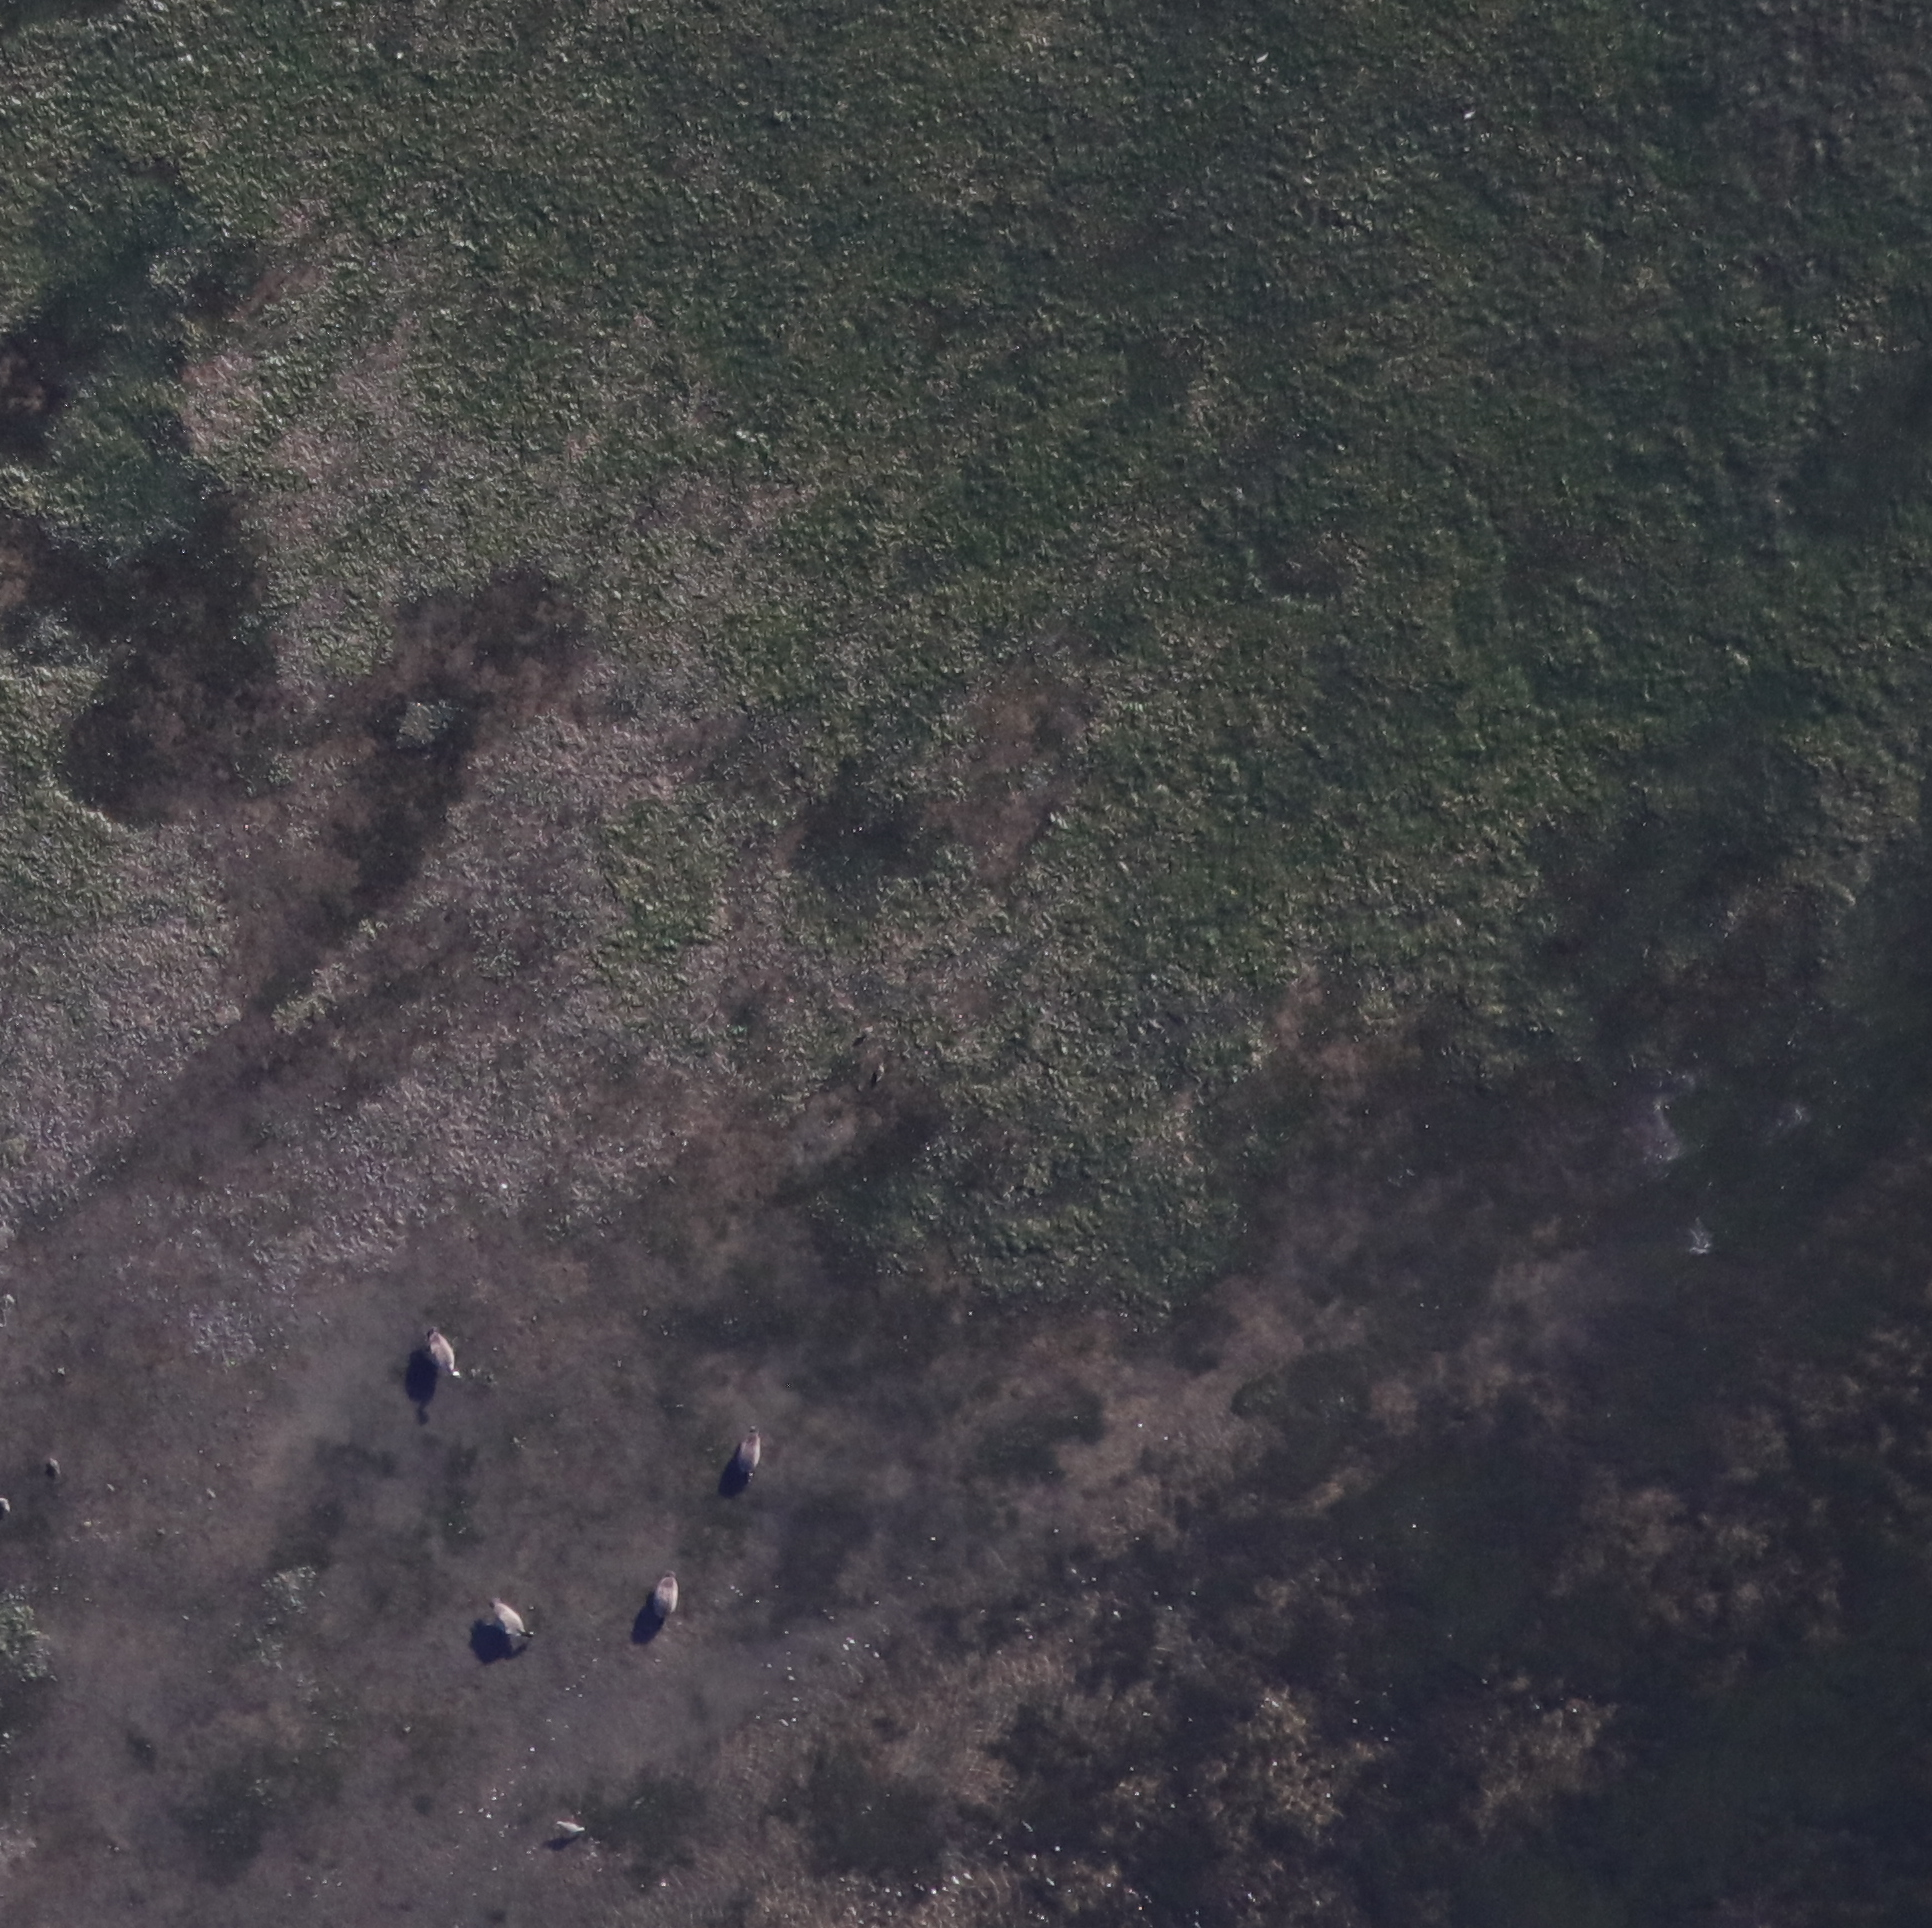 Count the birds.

7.